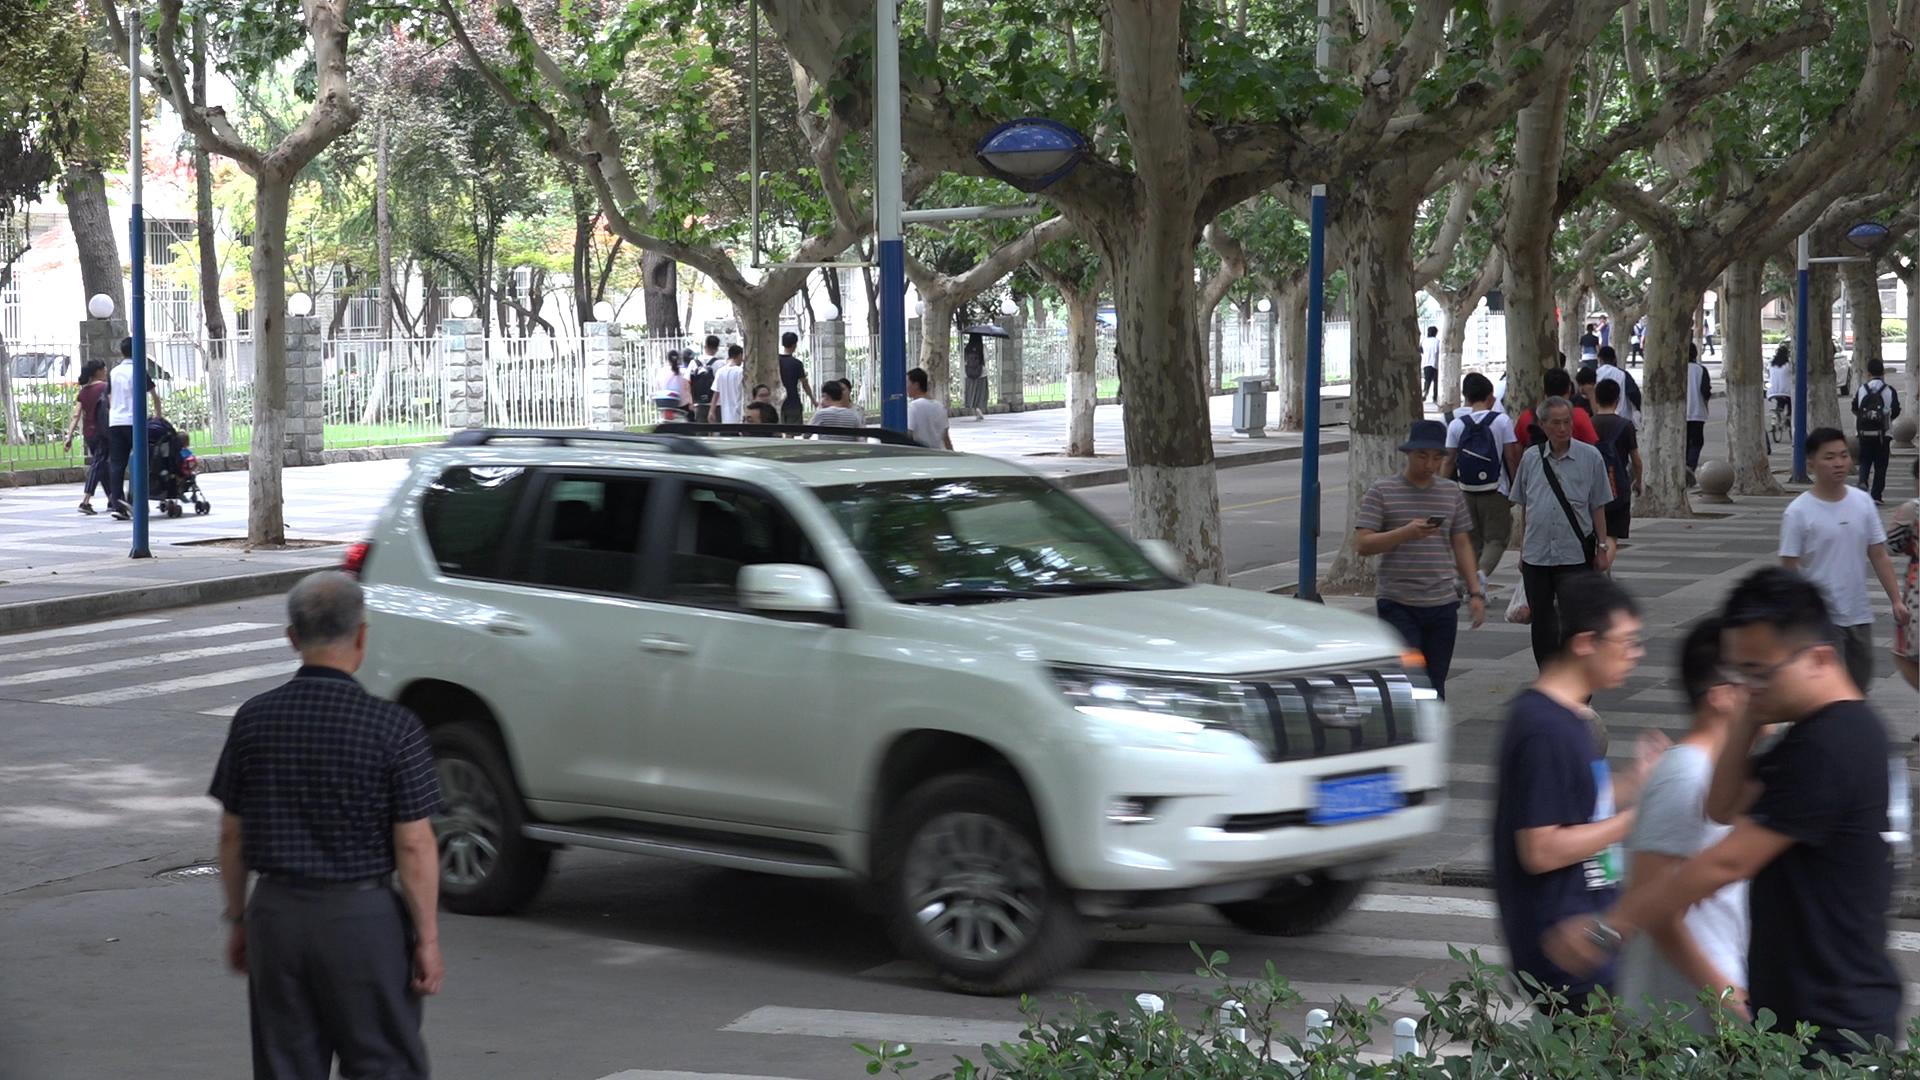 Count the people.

38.